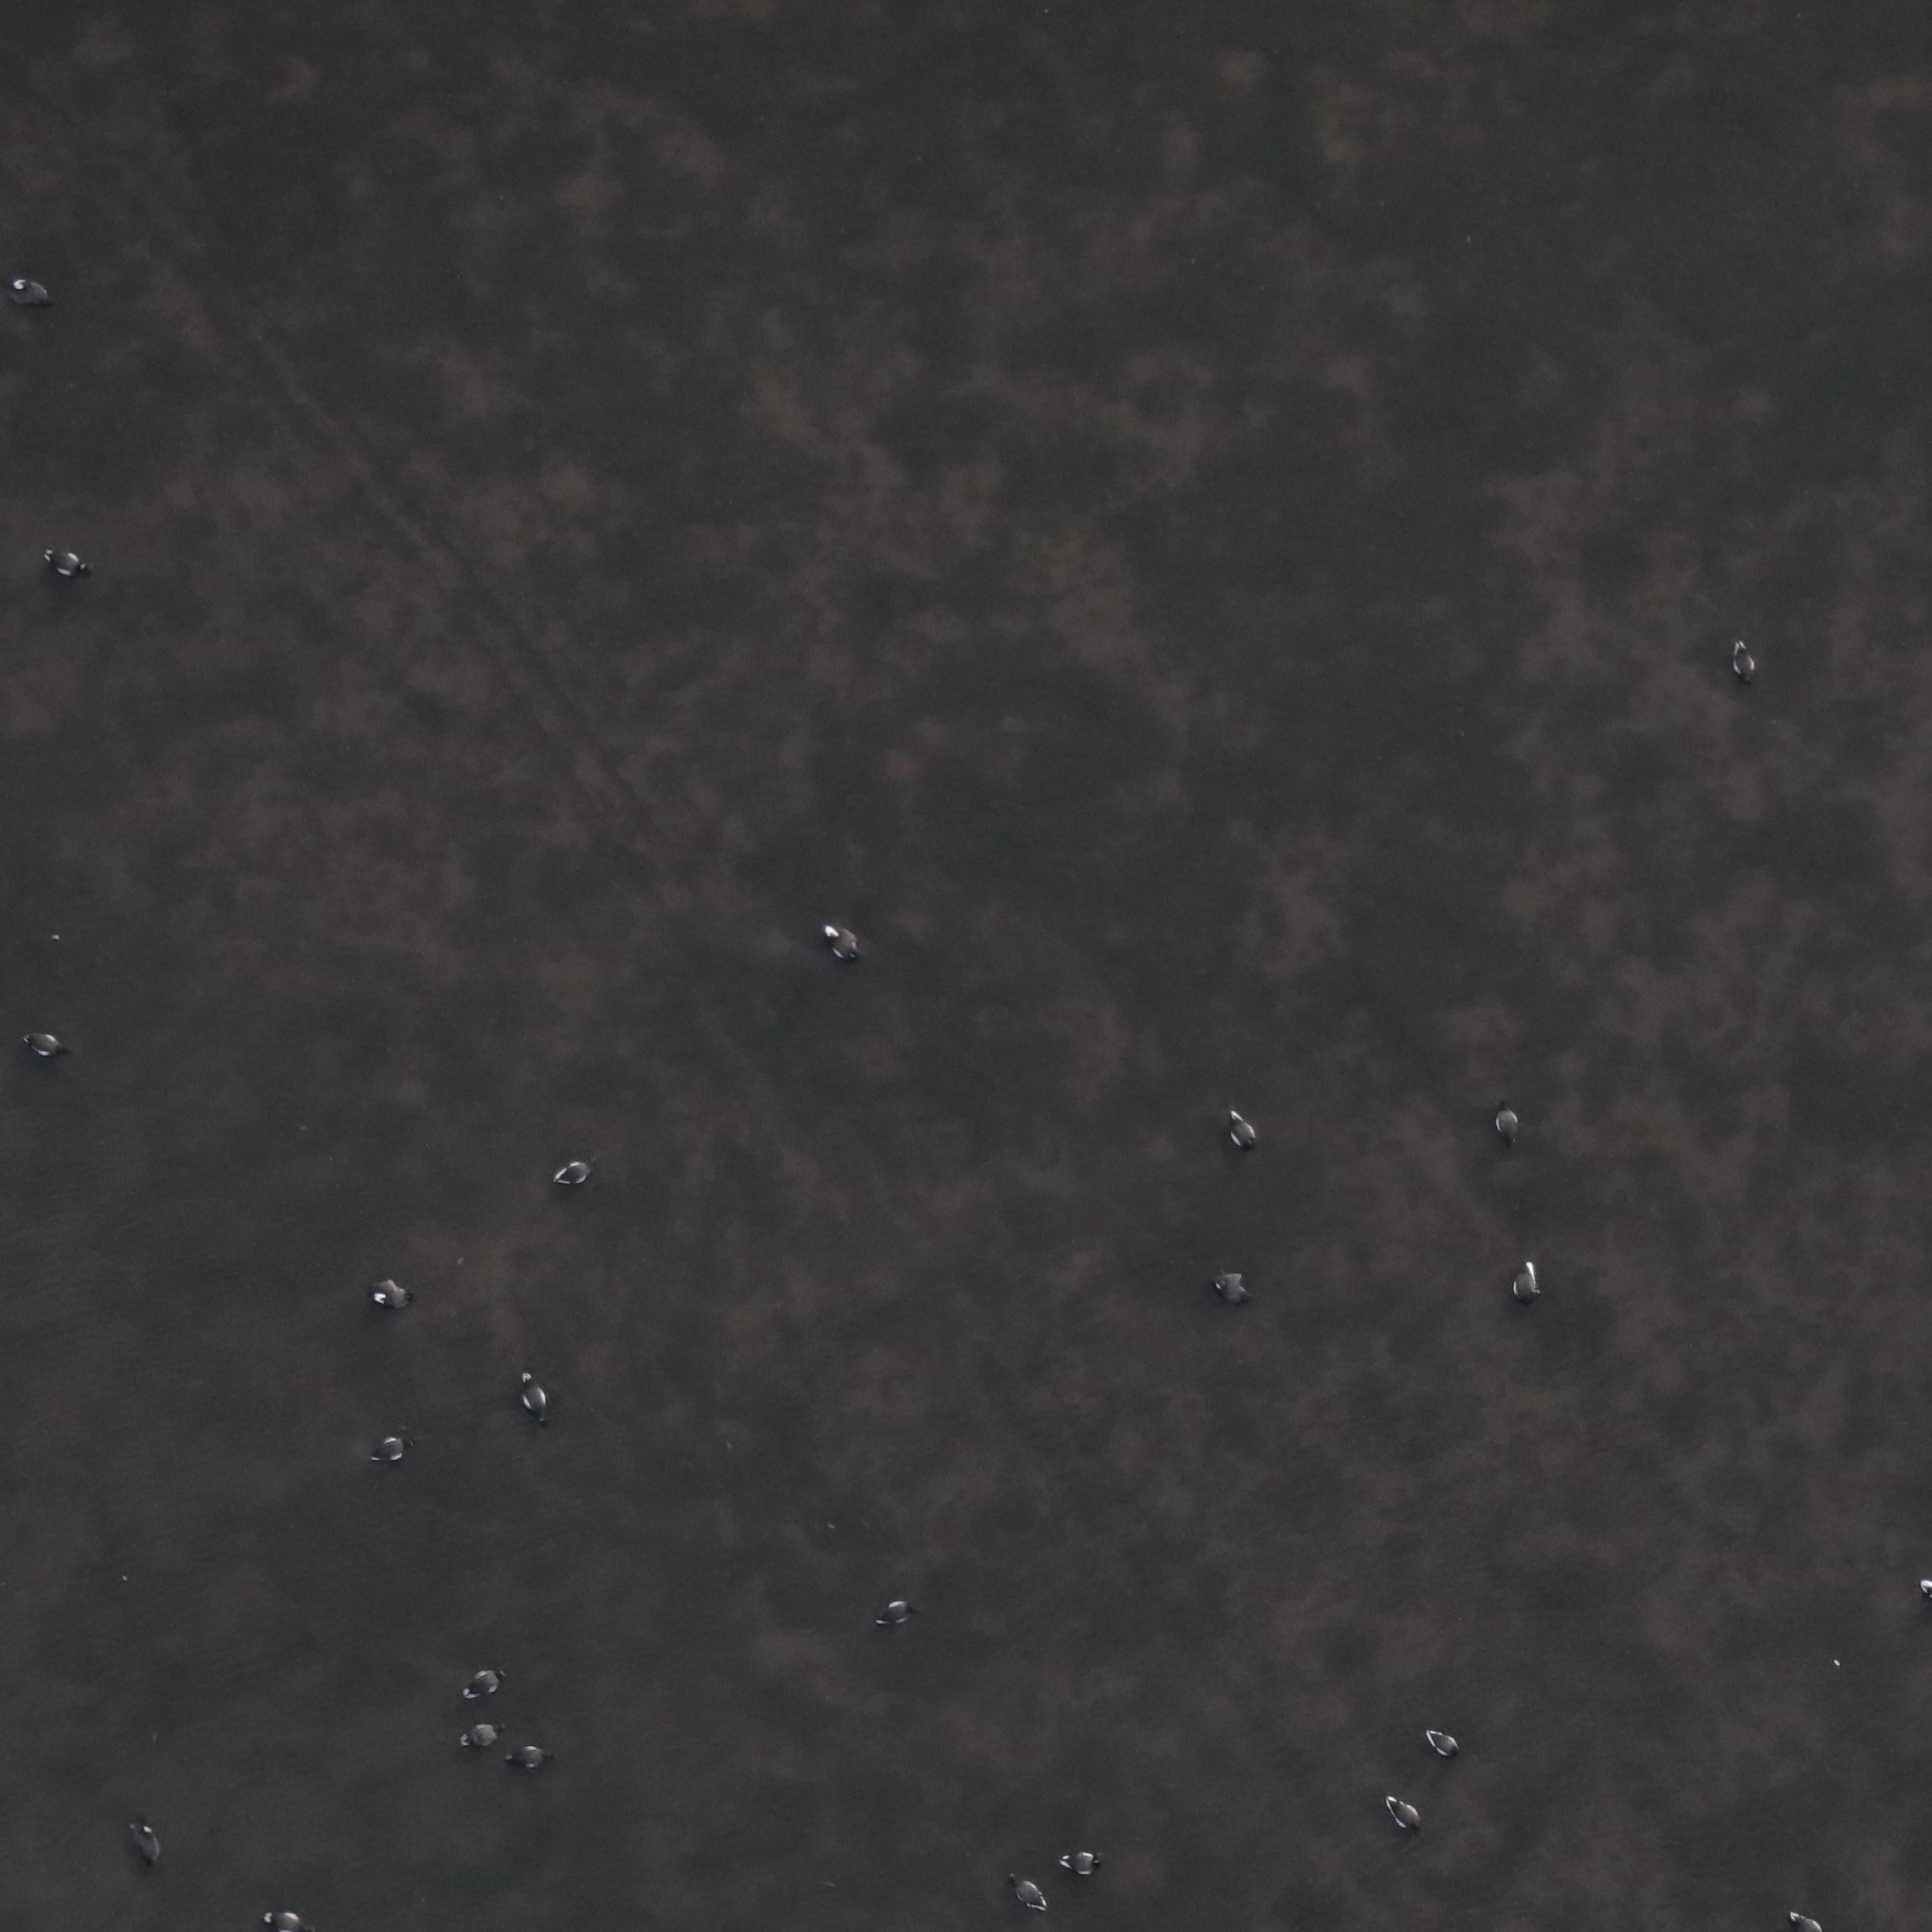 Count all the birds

24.